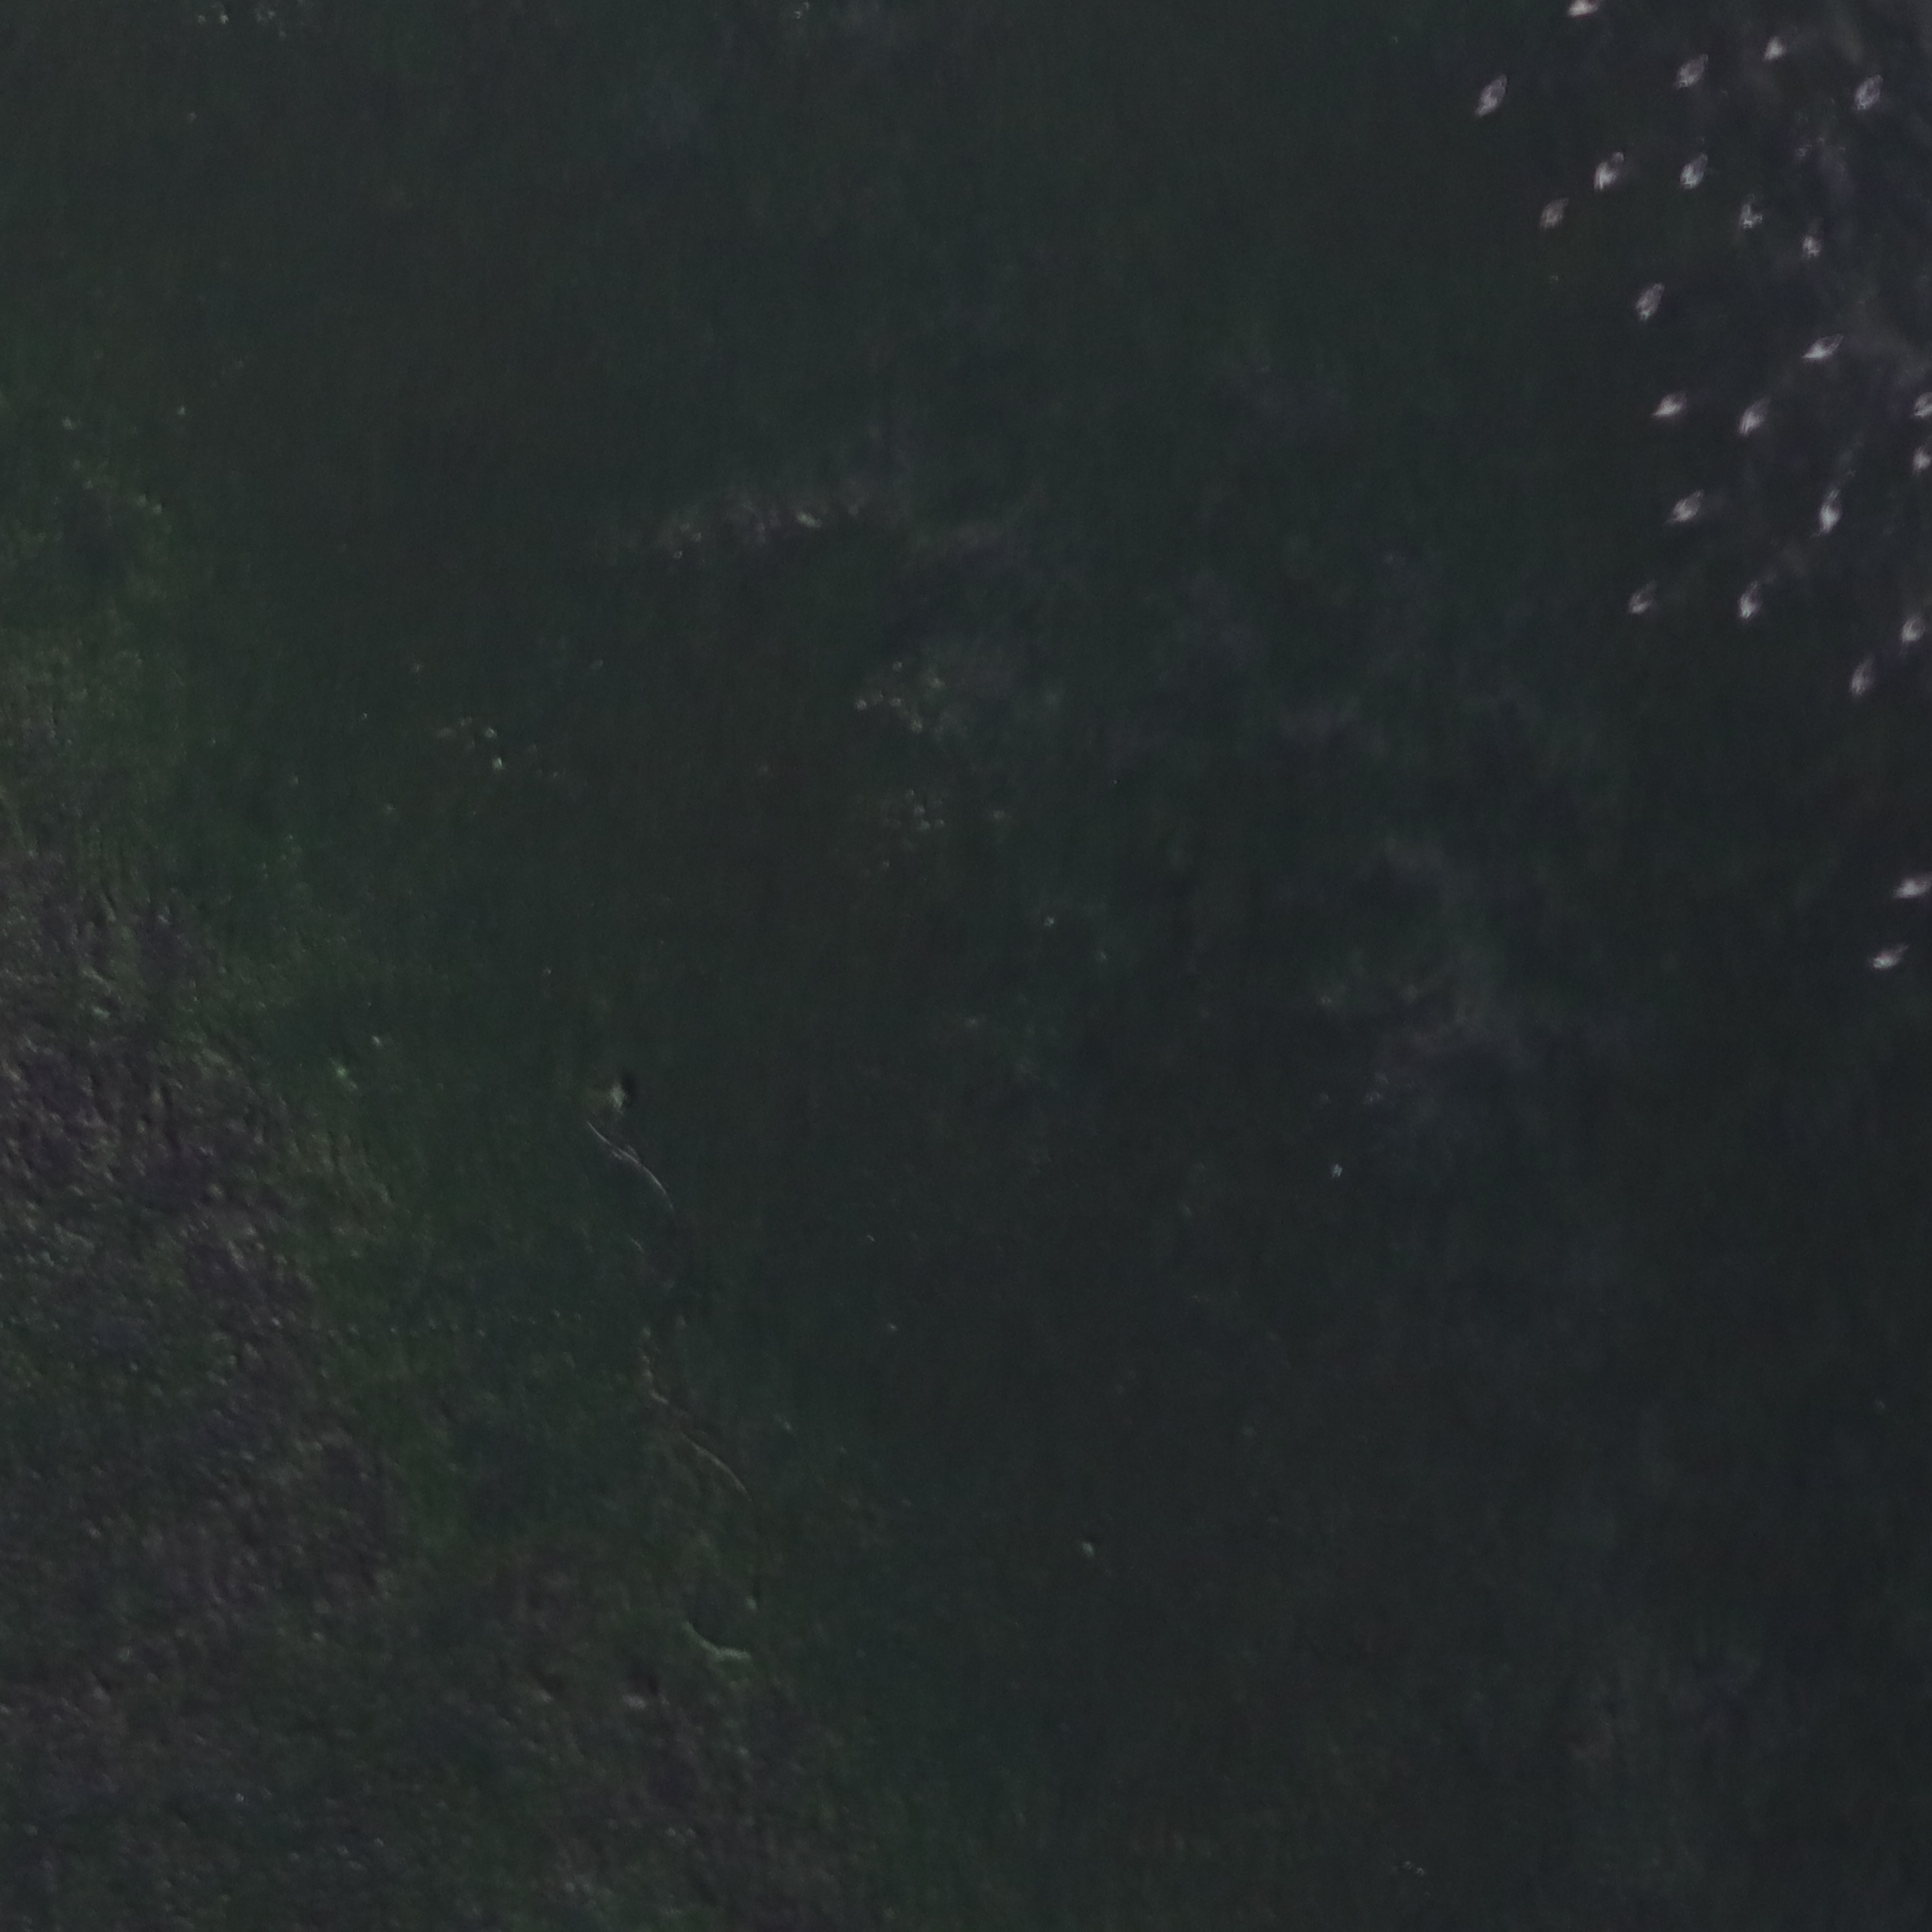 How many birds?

24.